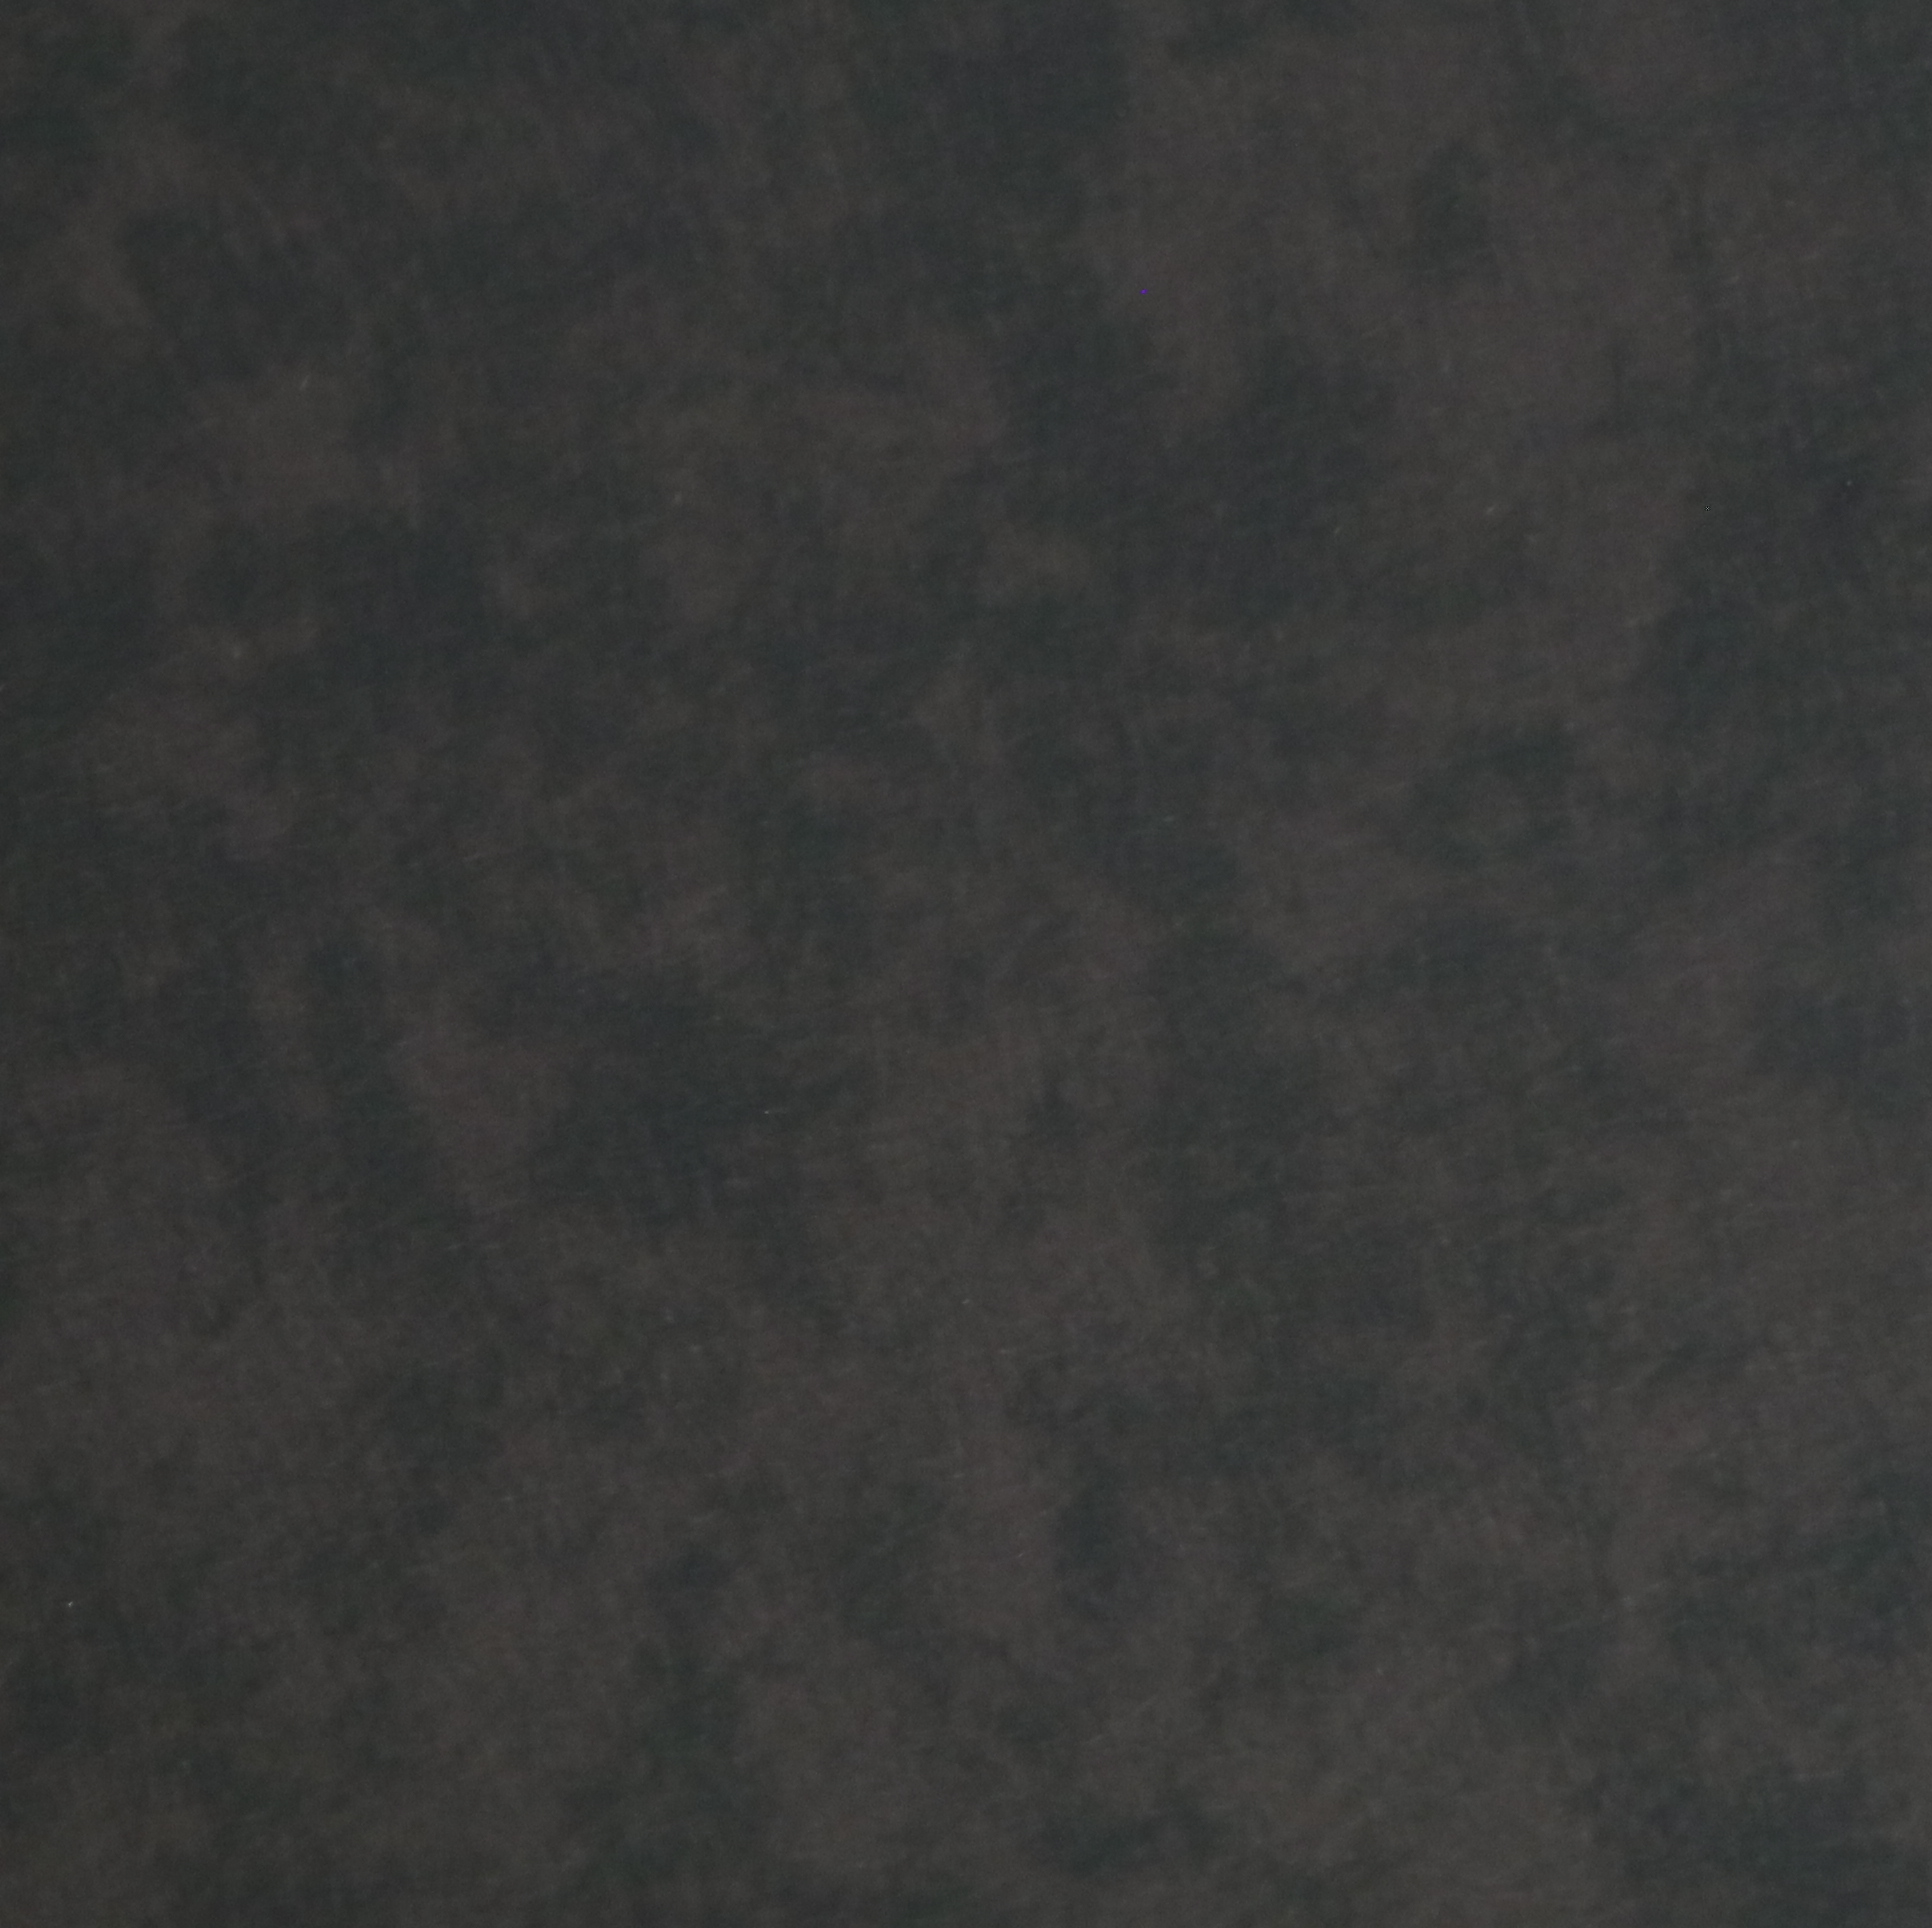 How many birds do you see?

0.